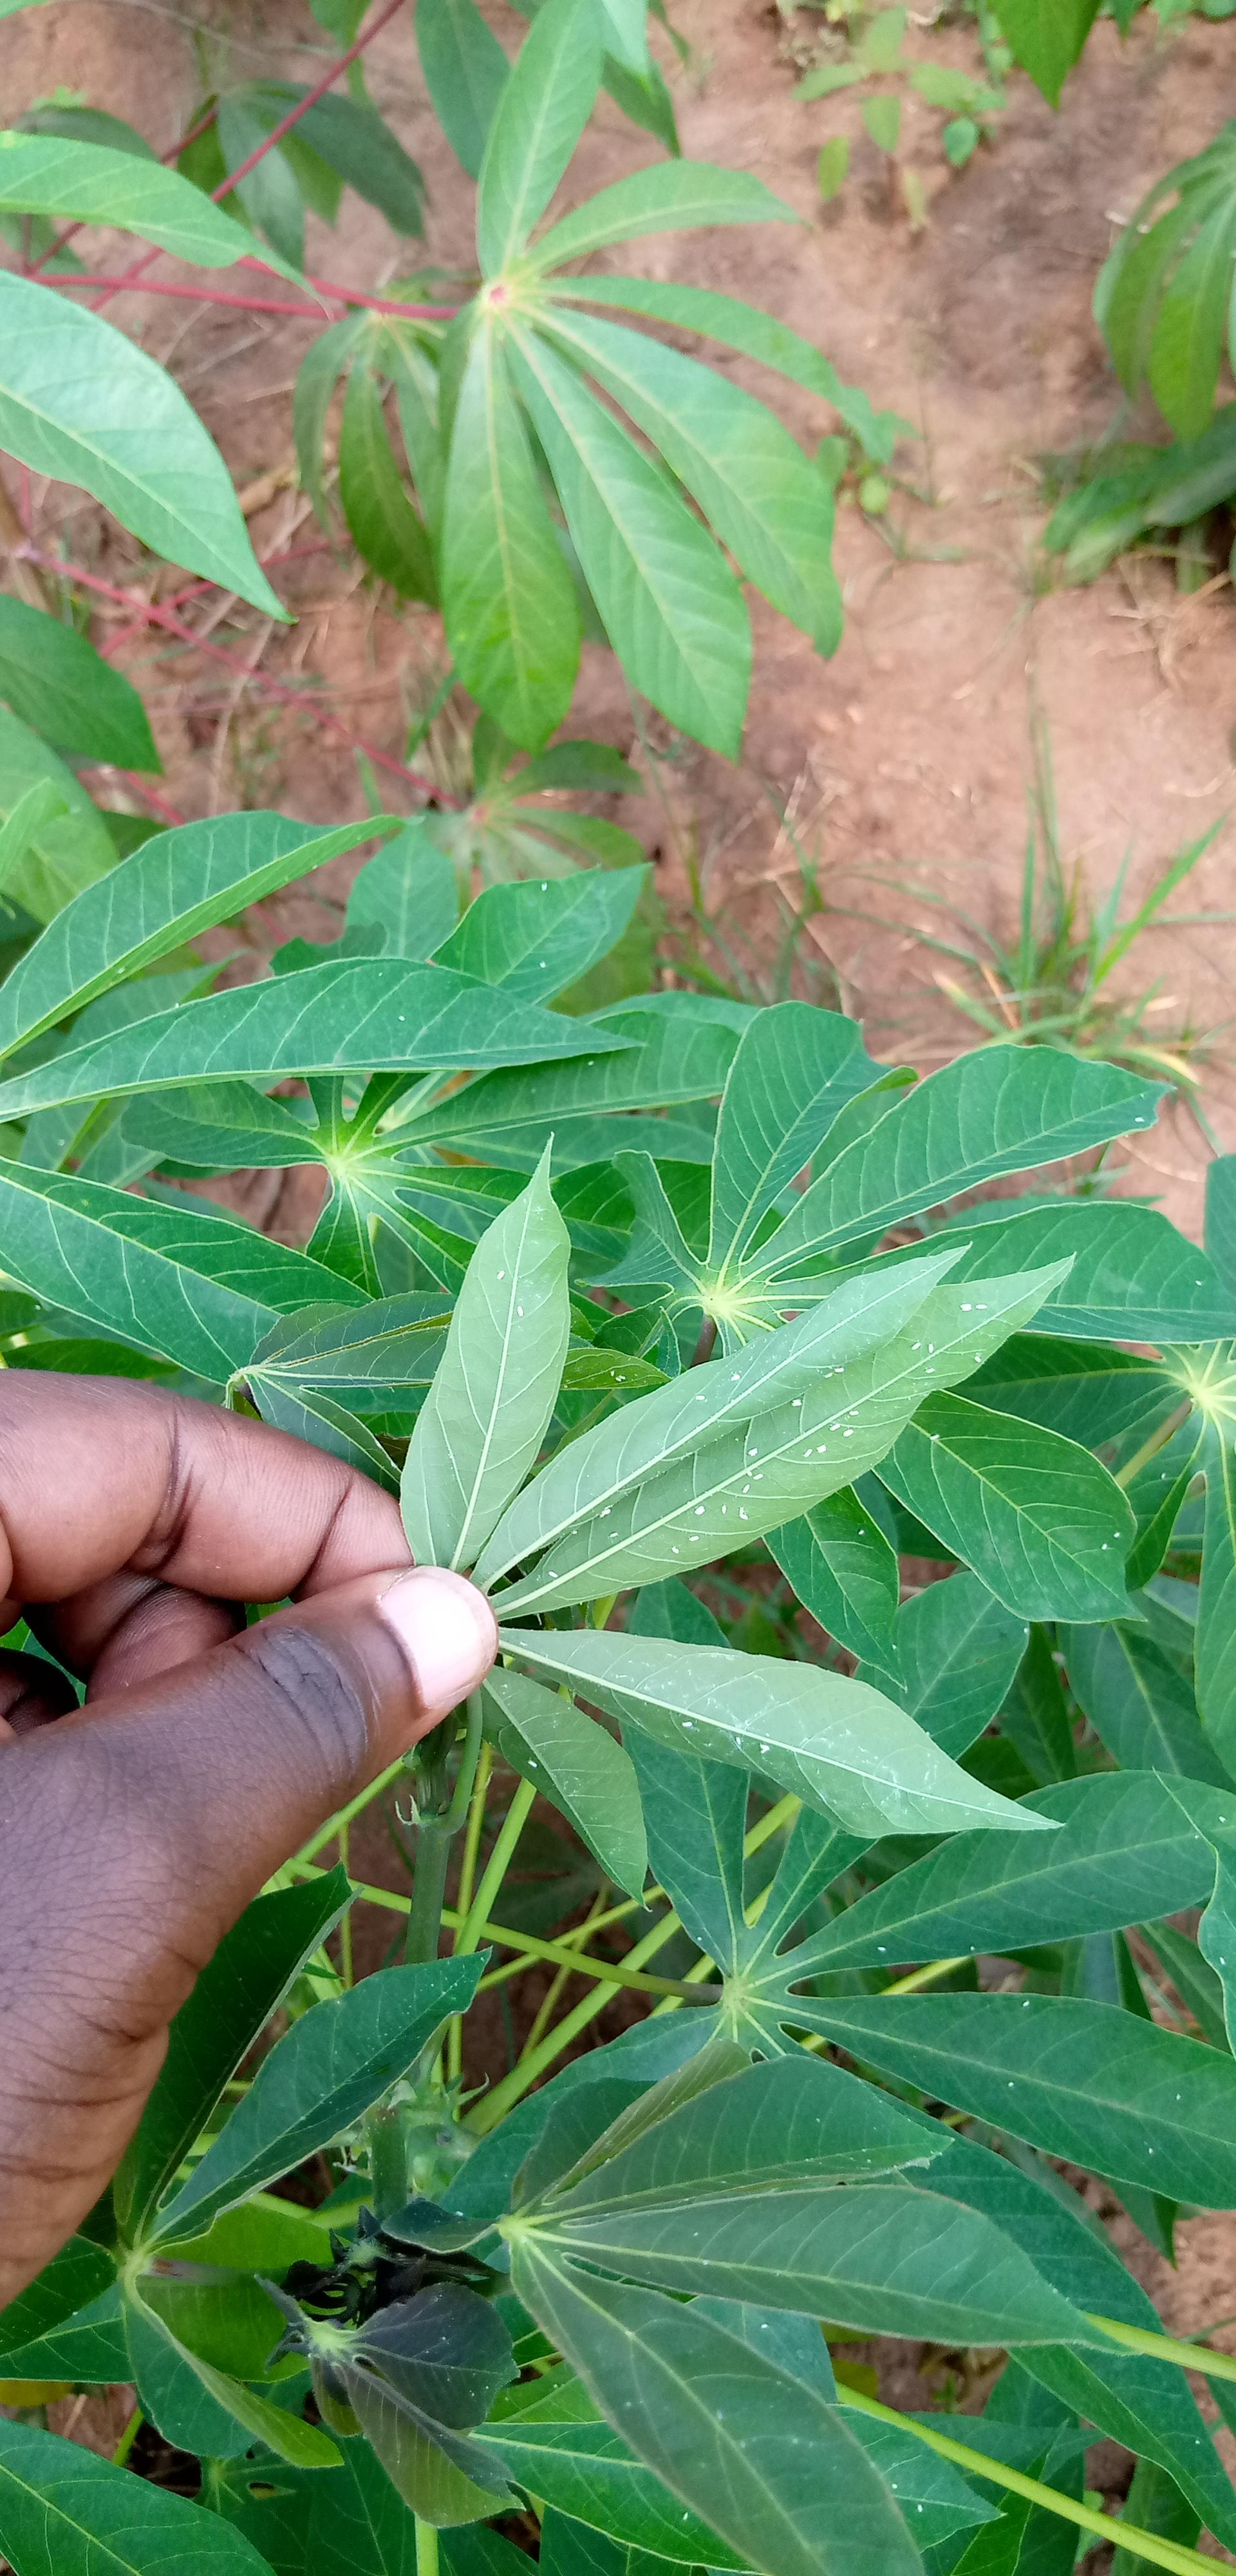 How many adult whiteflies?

67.